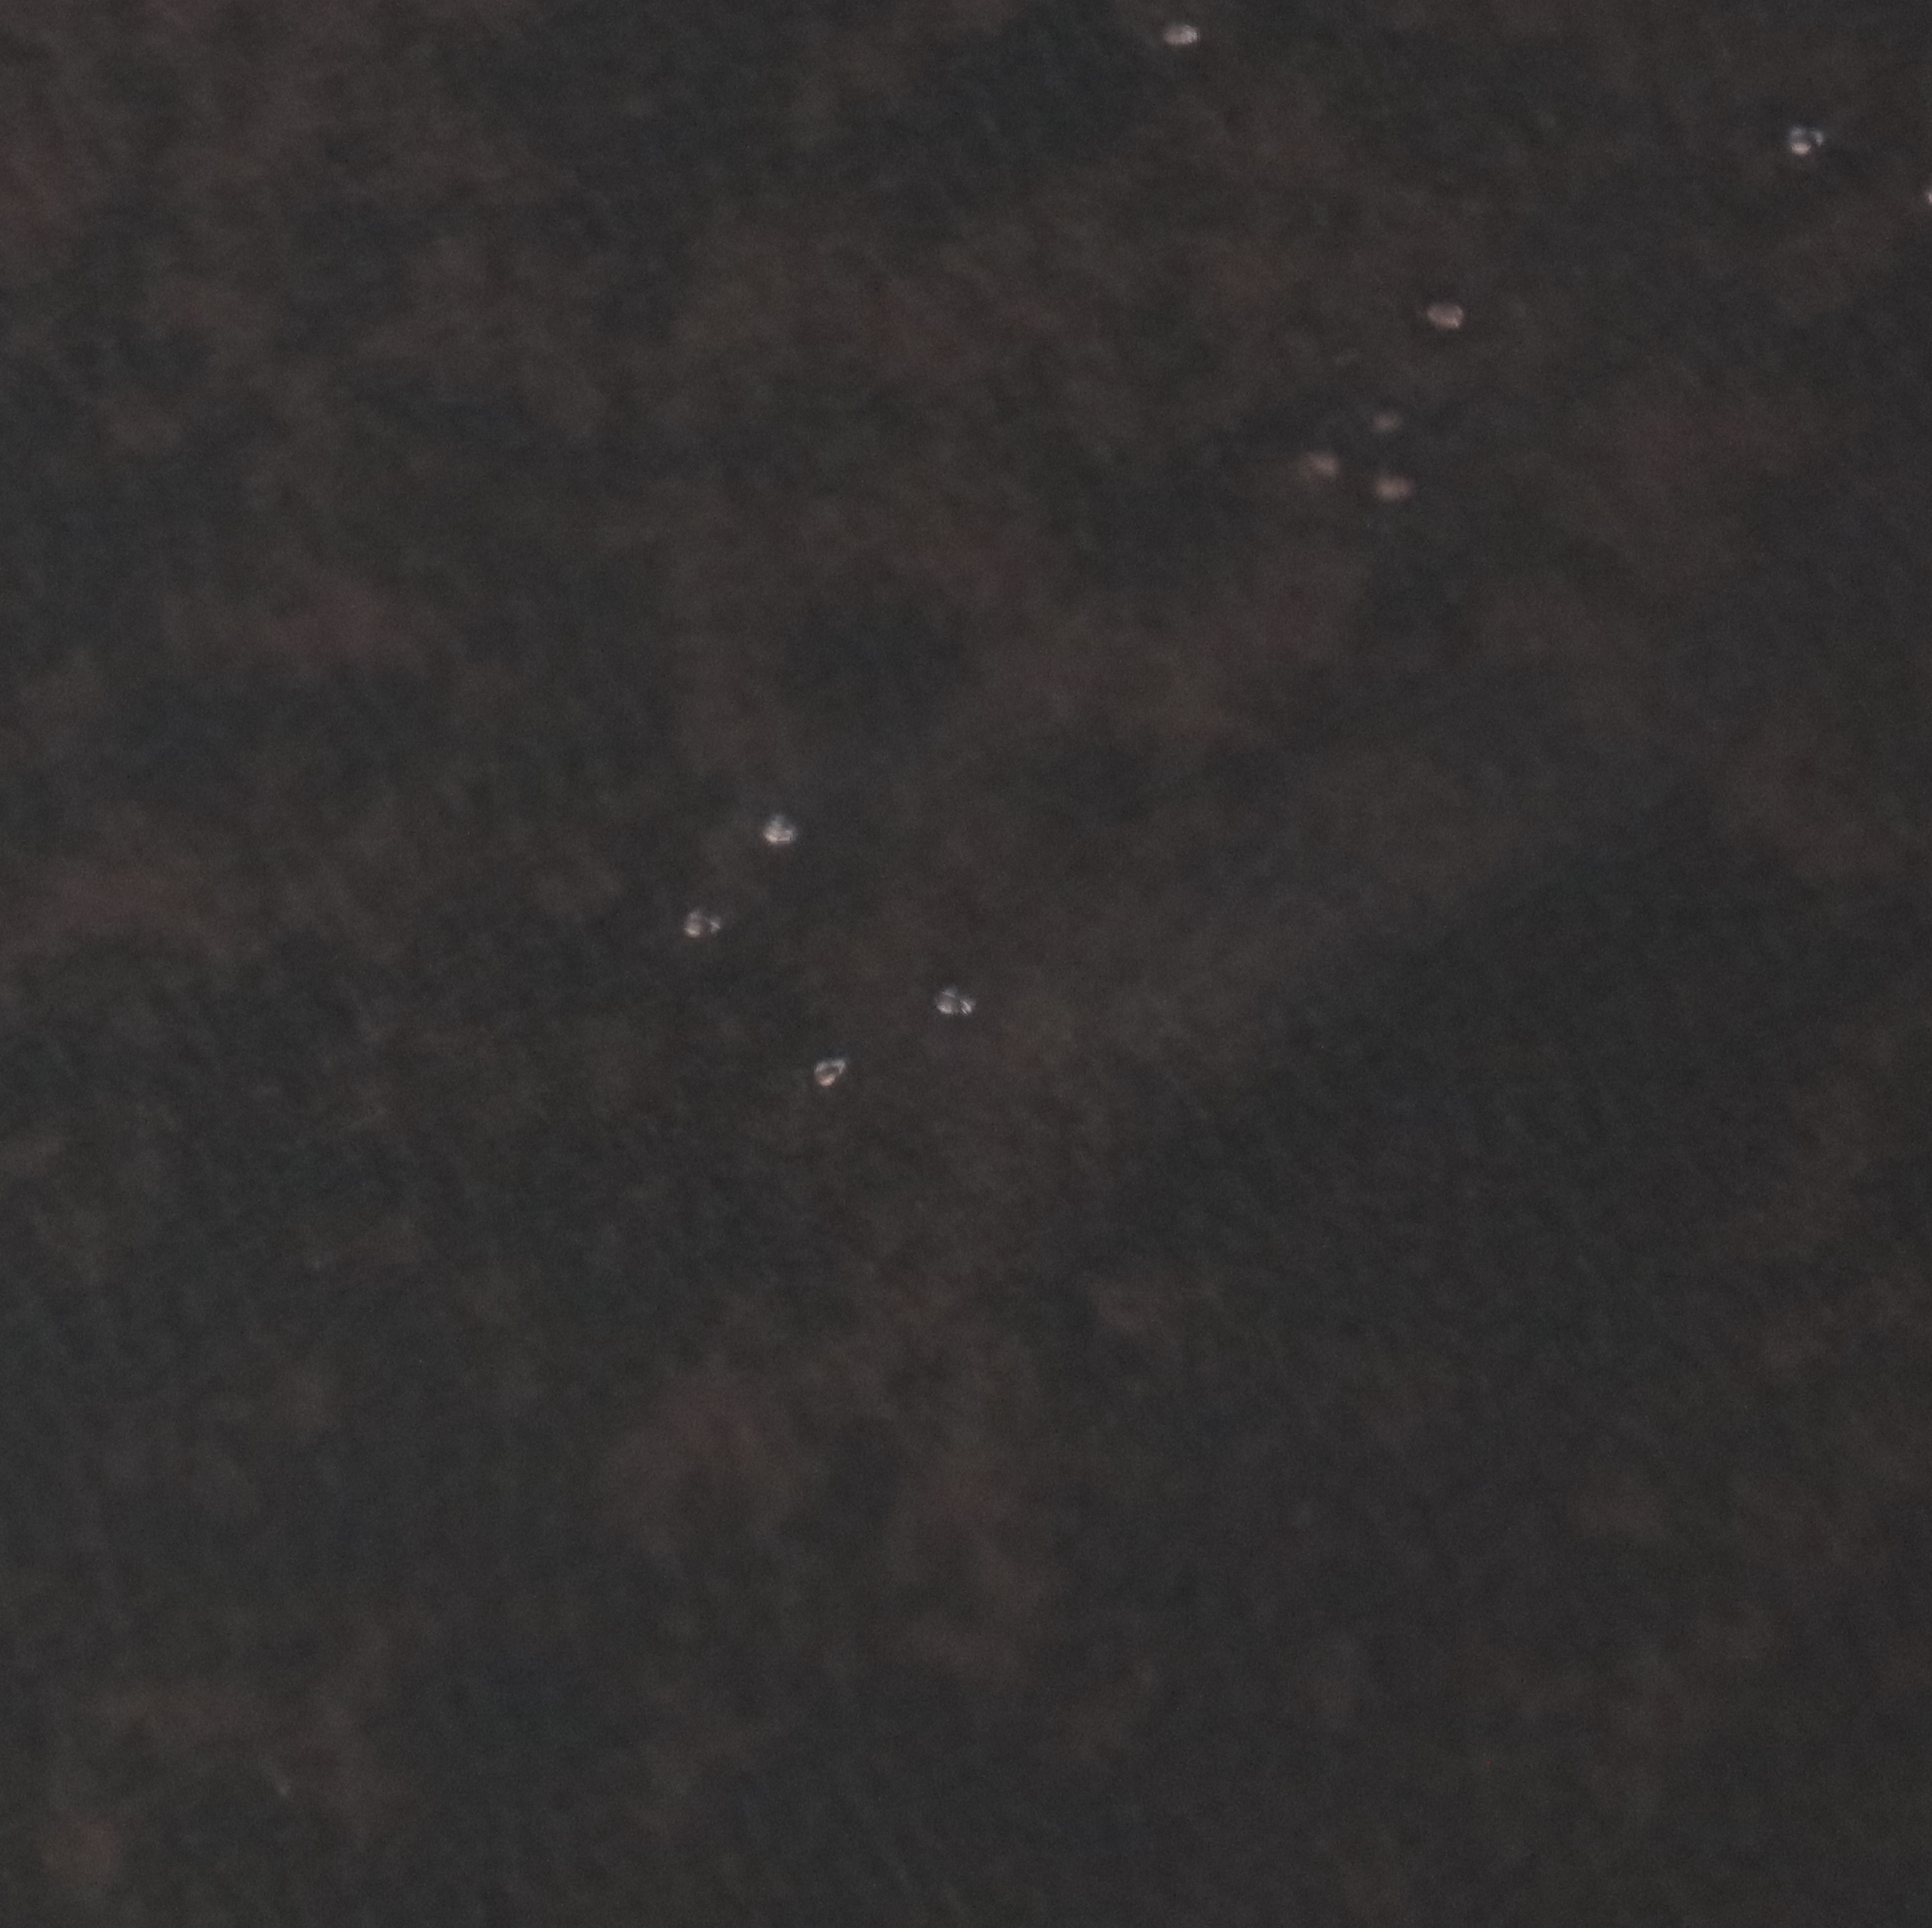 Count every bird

10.